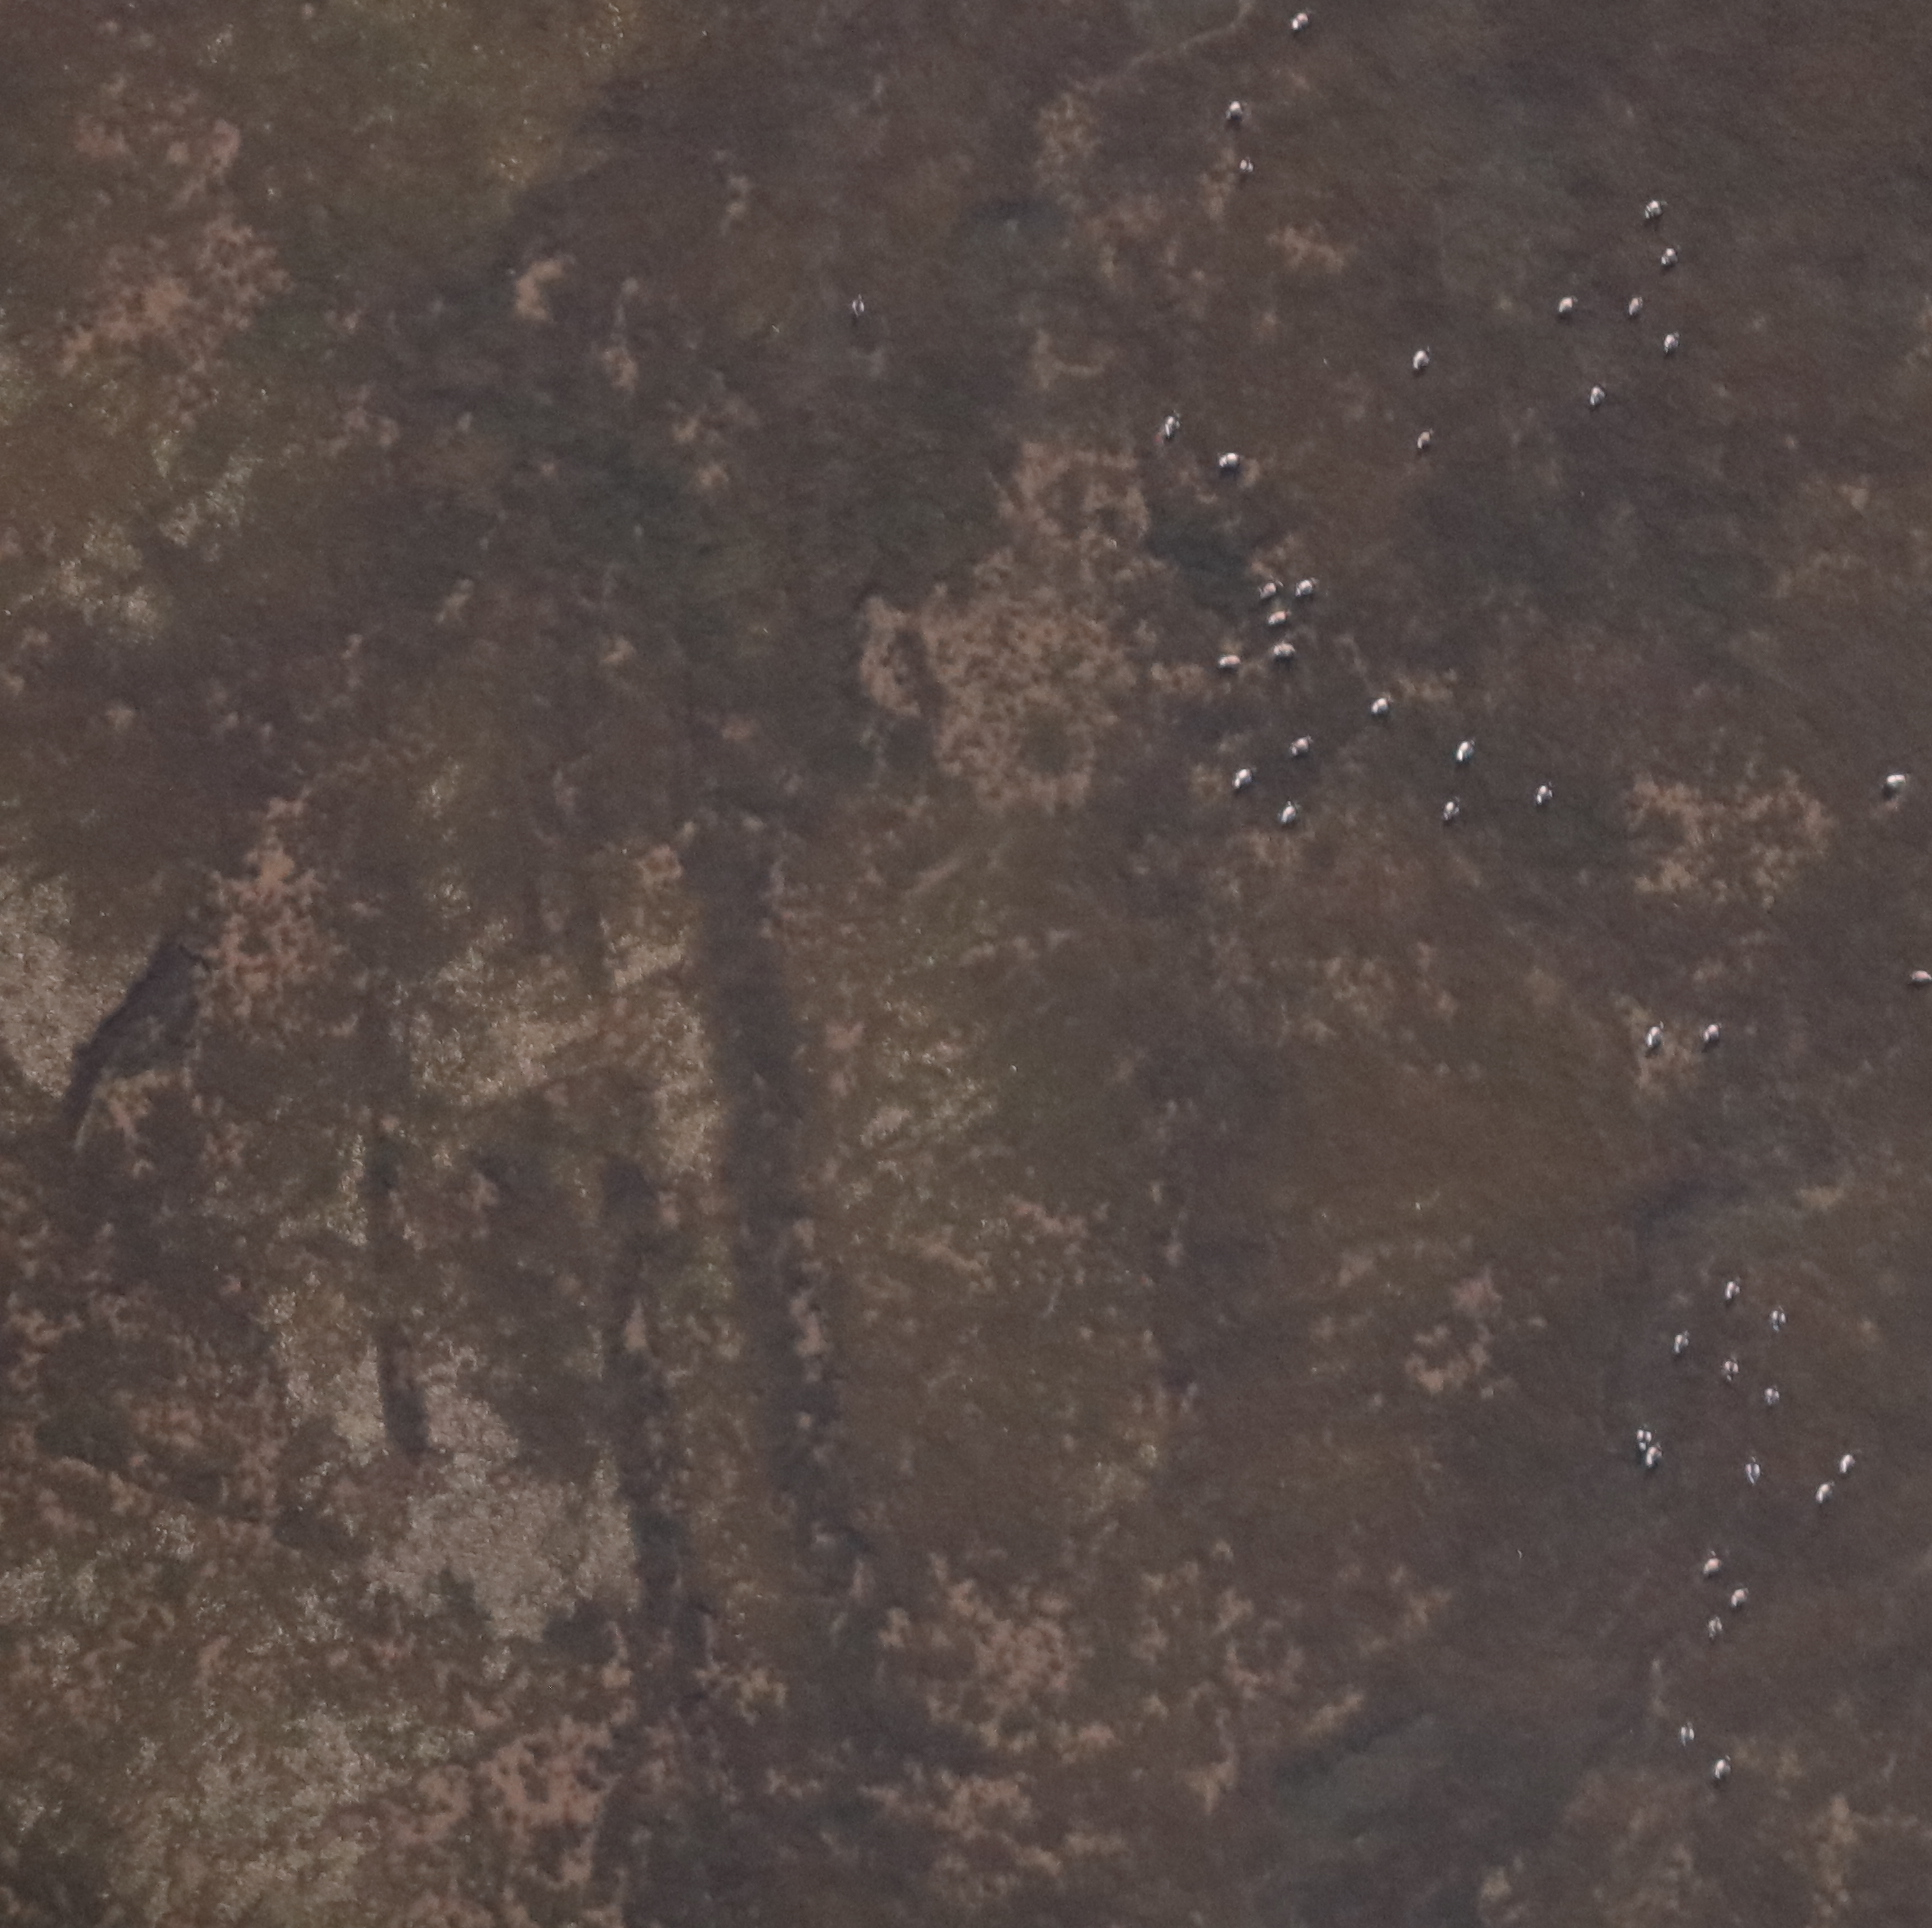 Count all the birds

45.